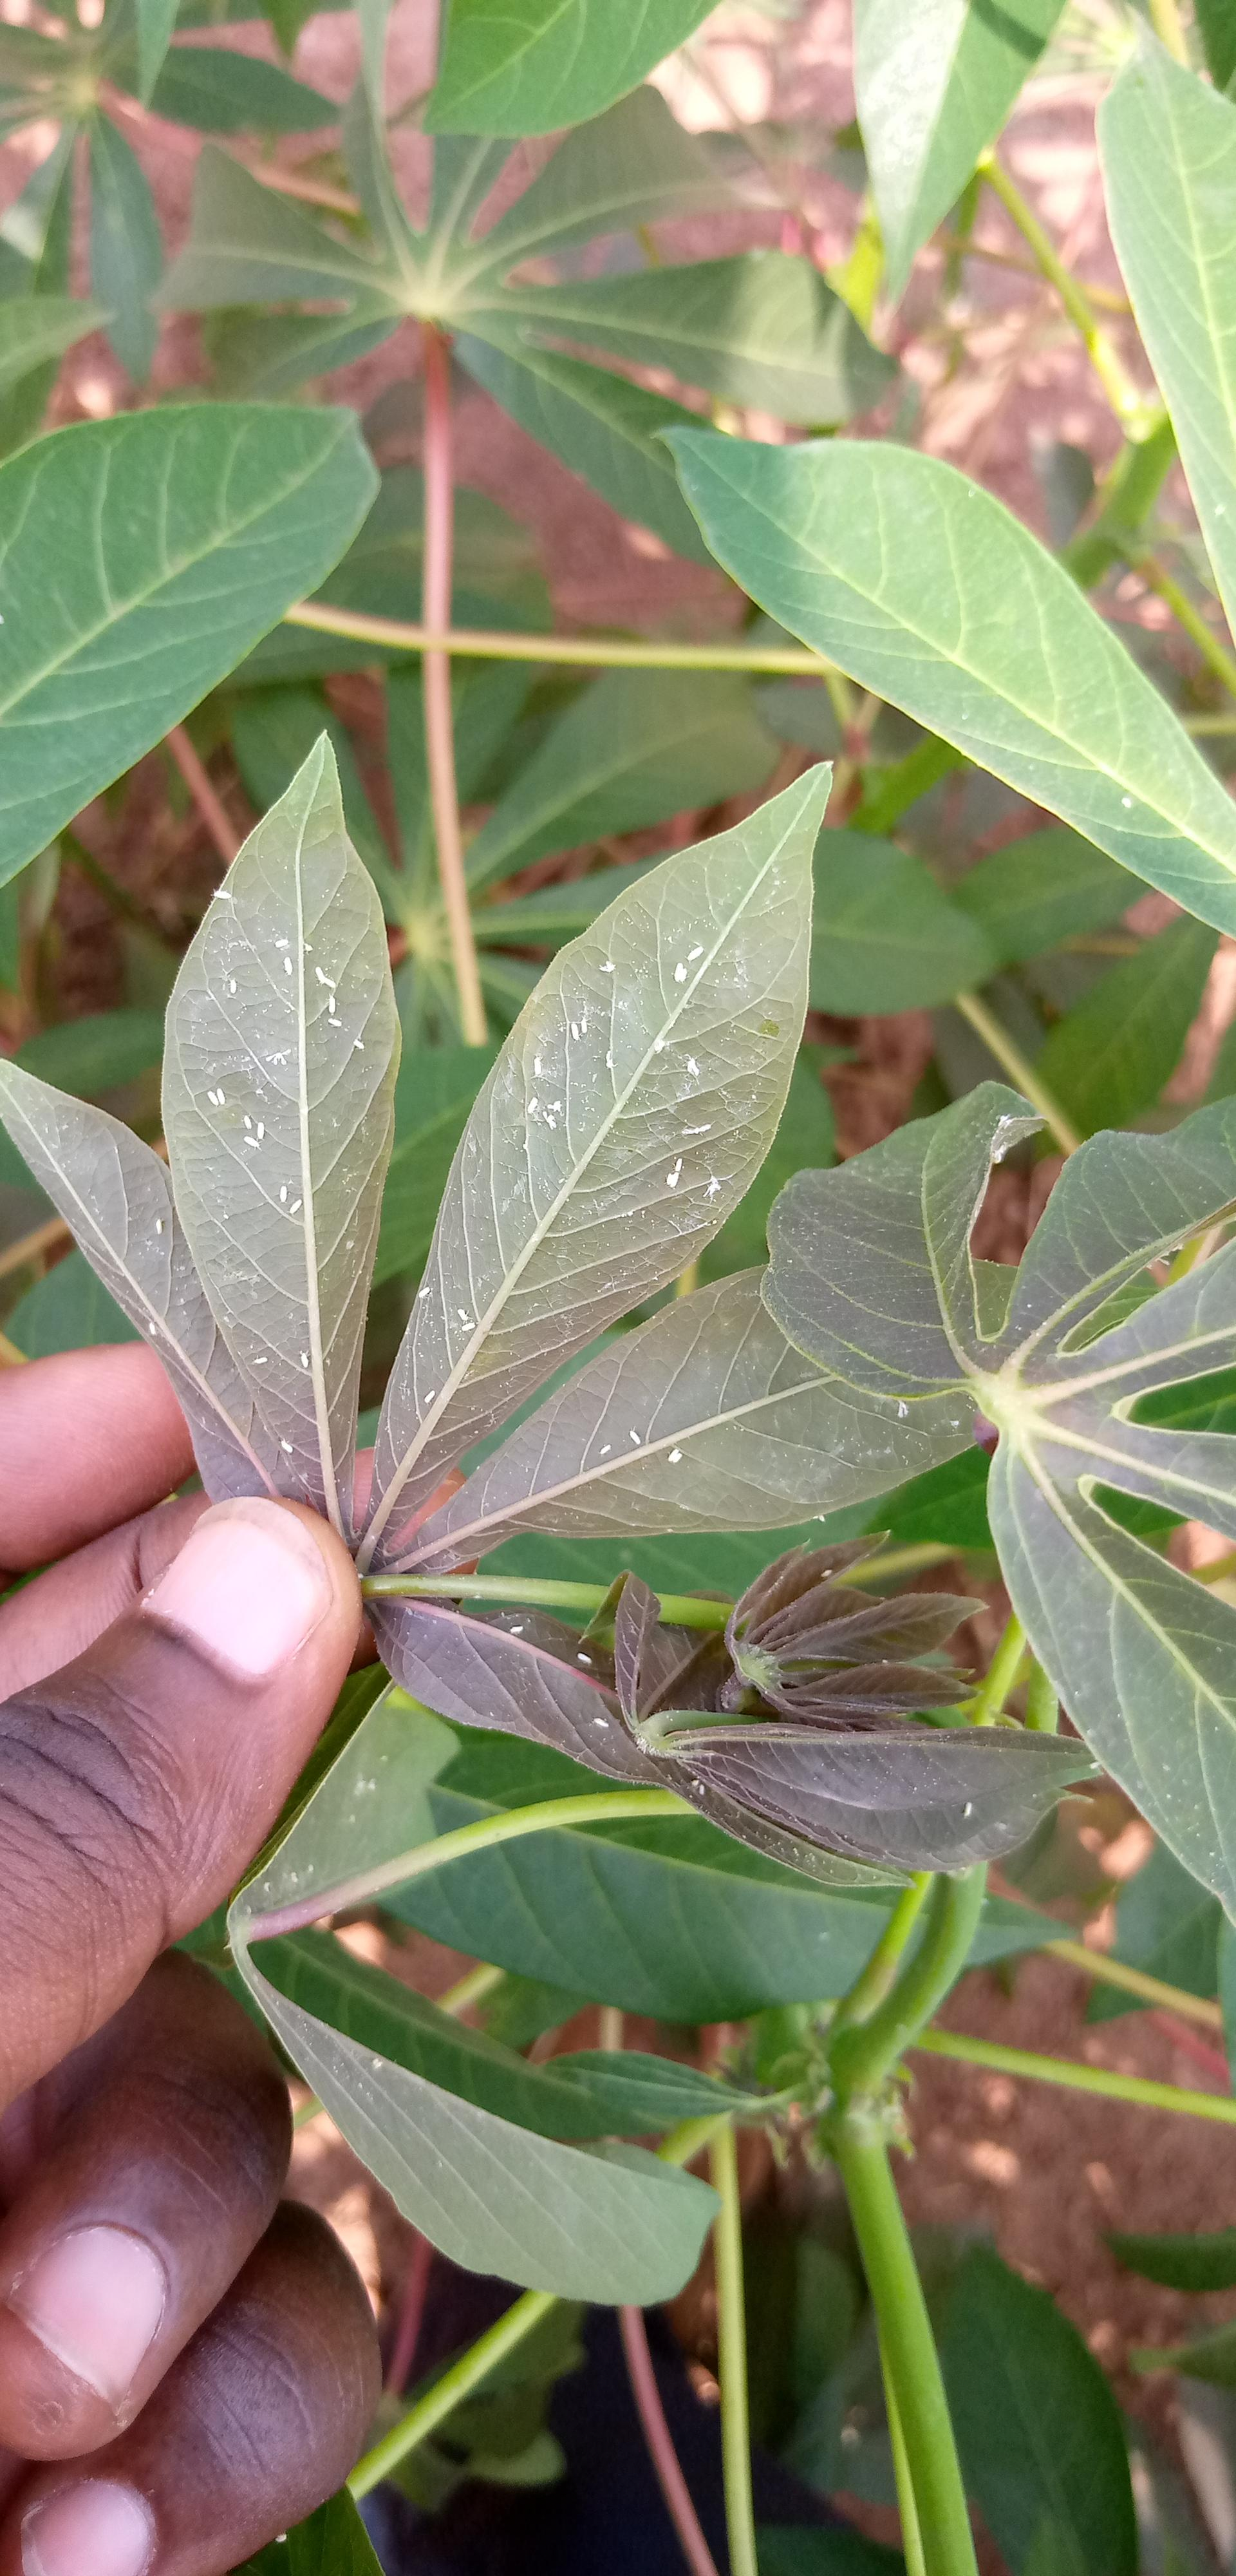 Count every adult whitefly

57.